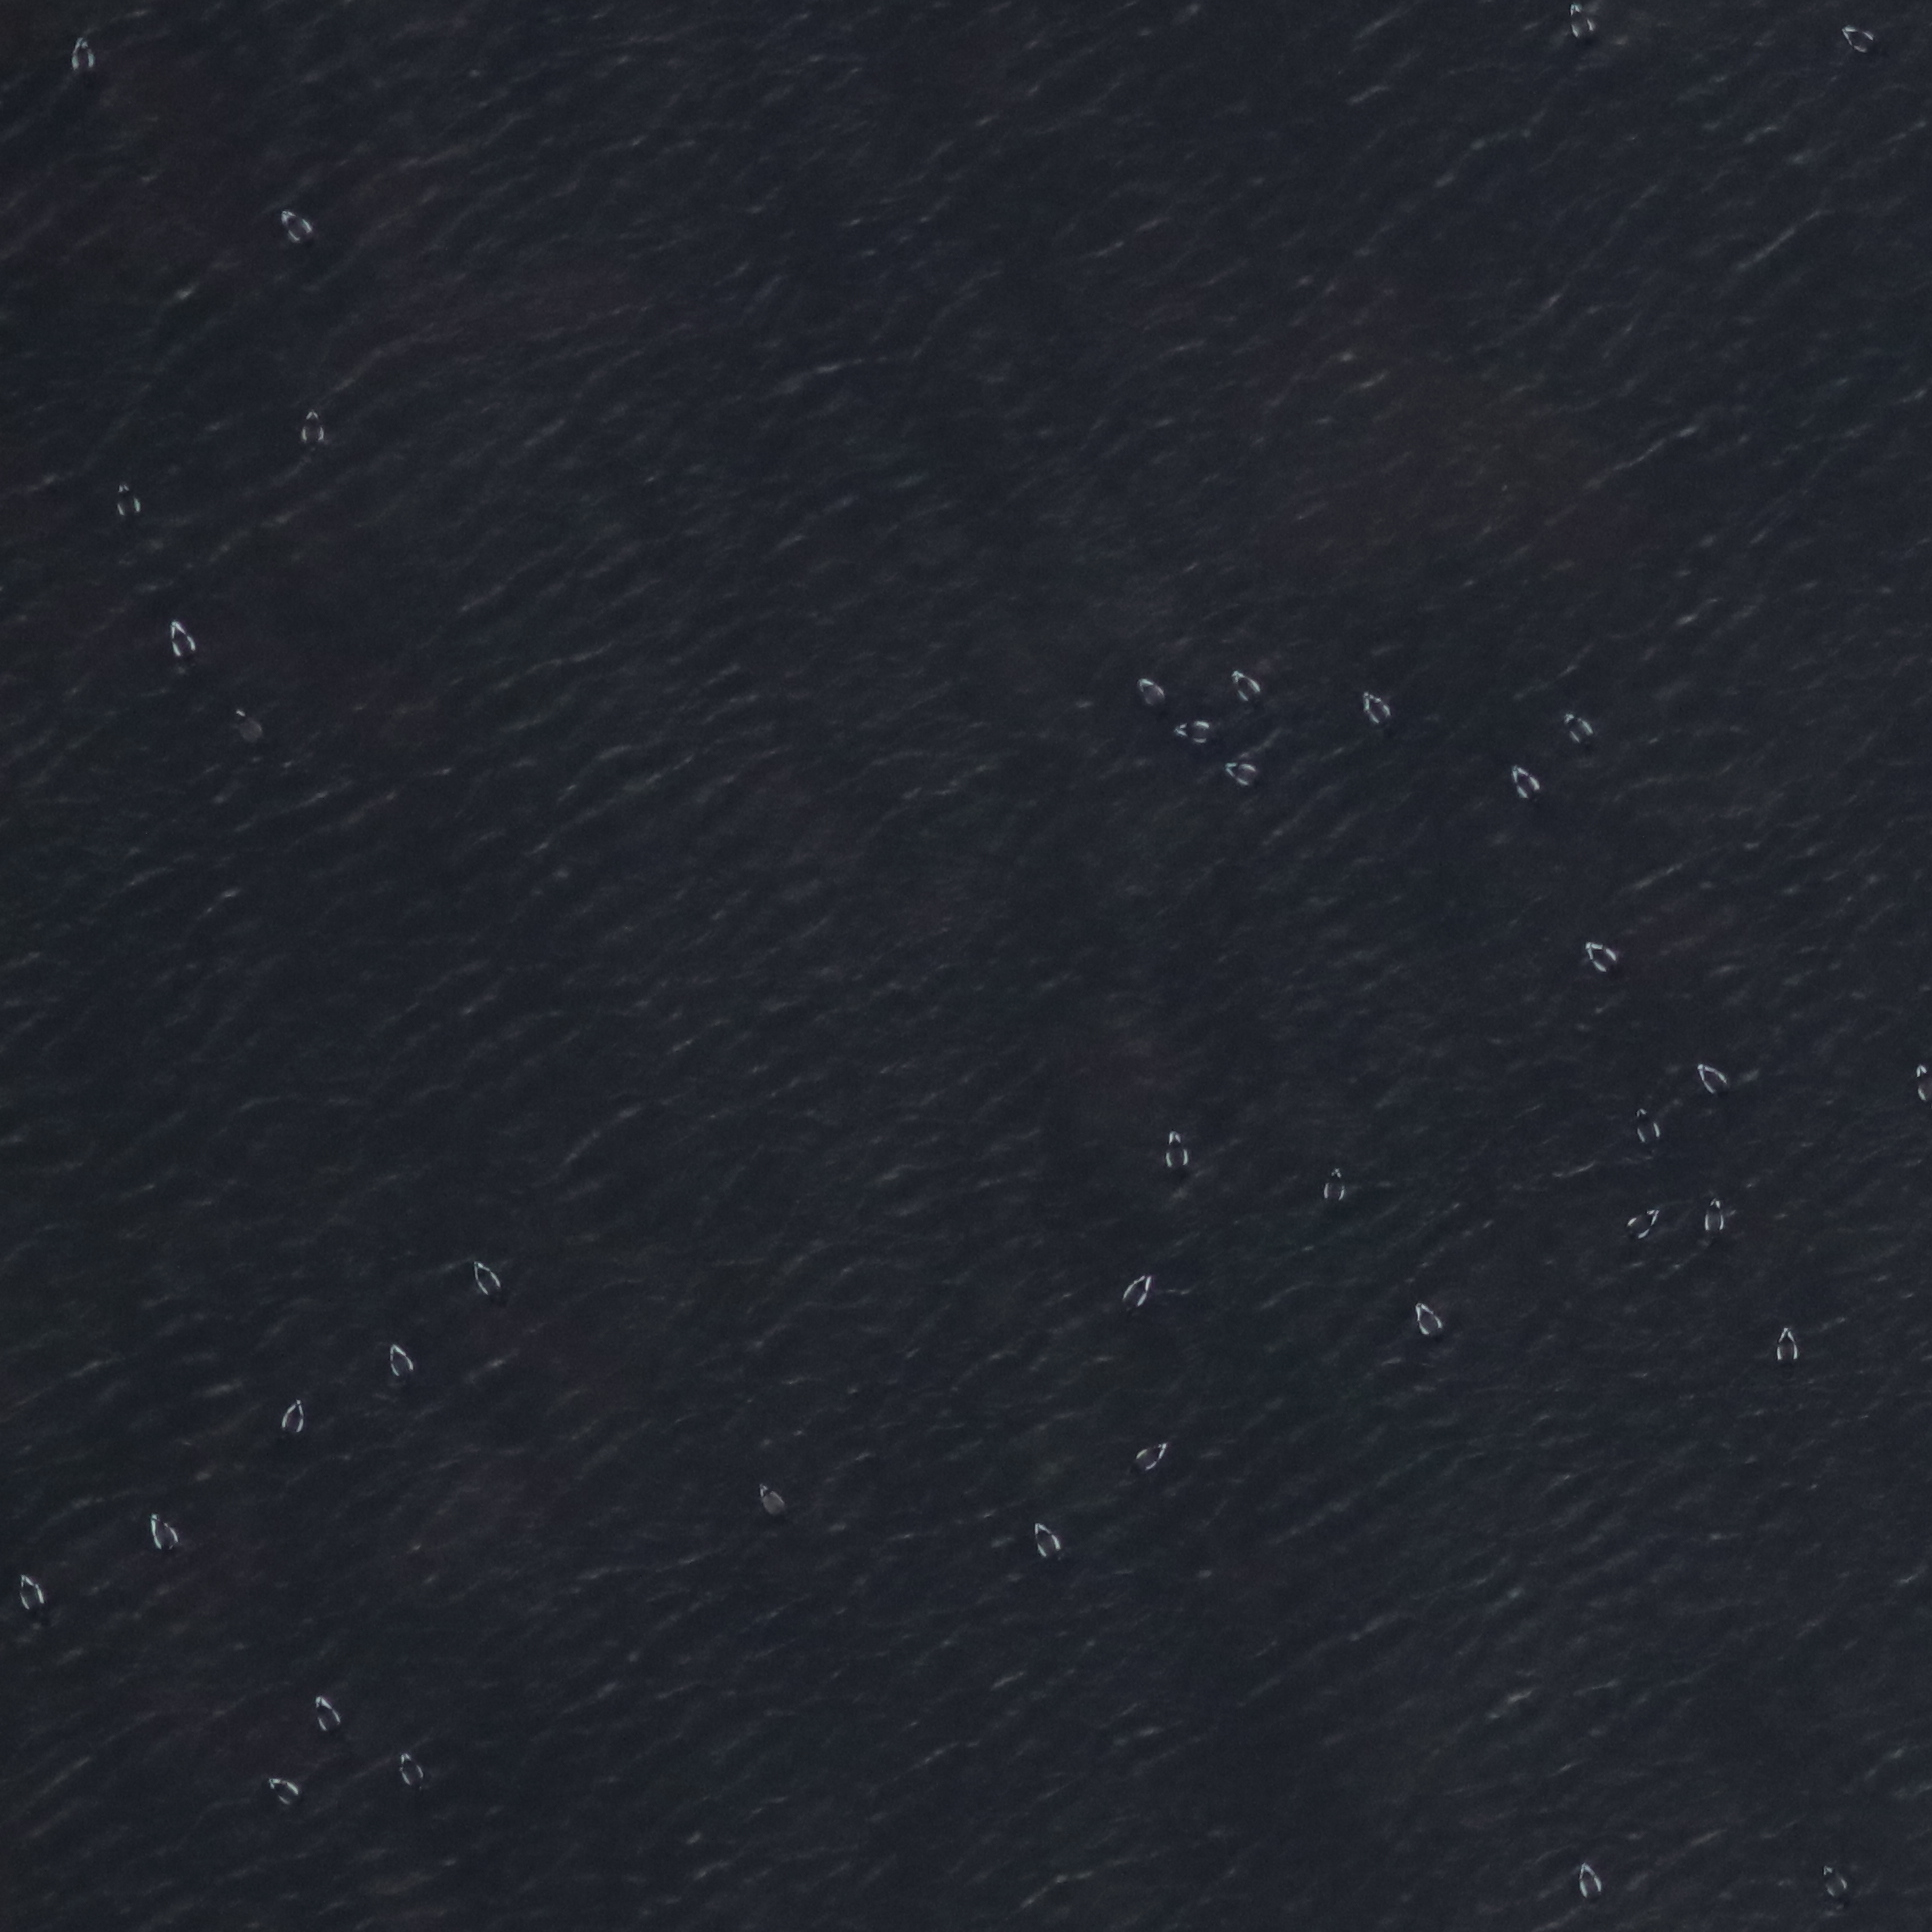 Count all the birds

39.